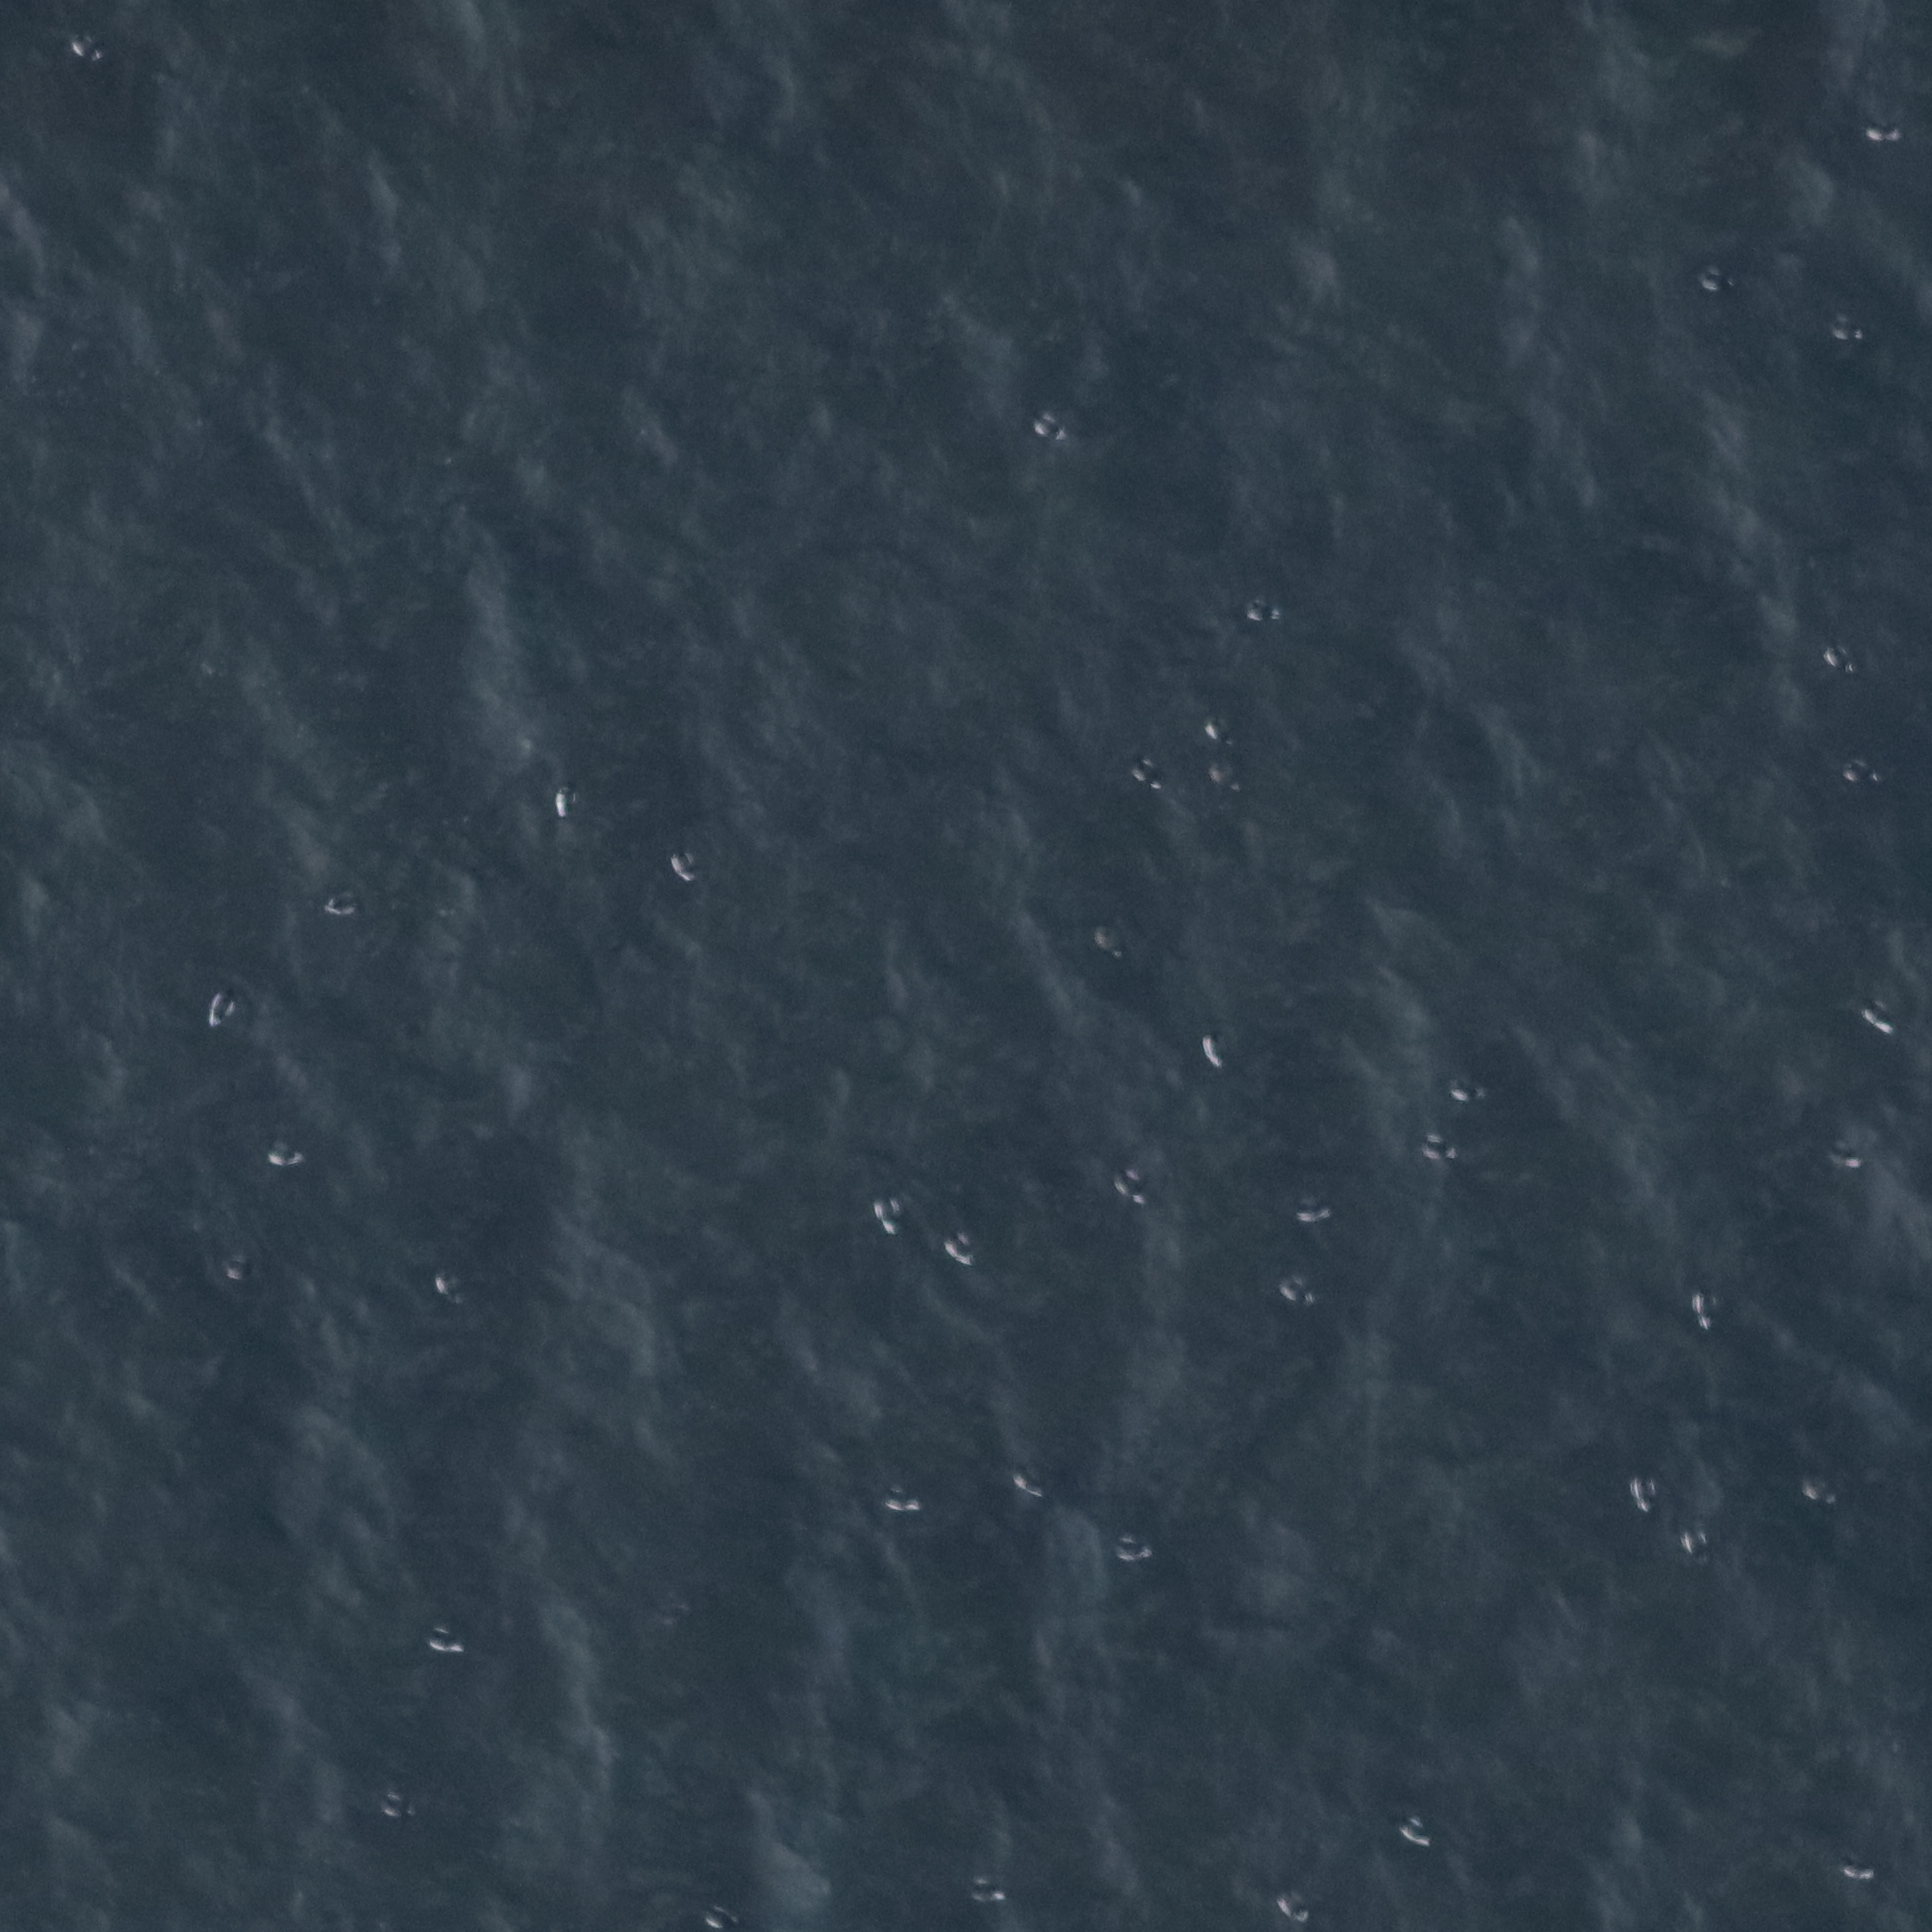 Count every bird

43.